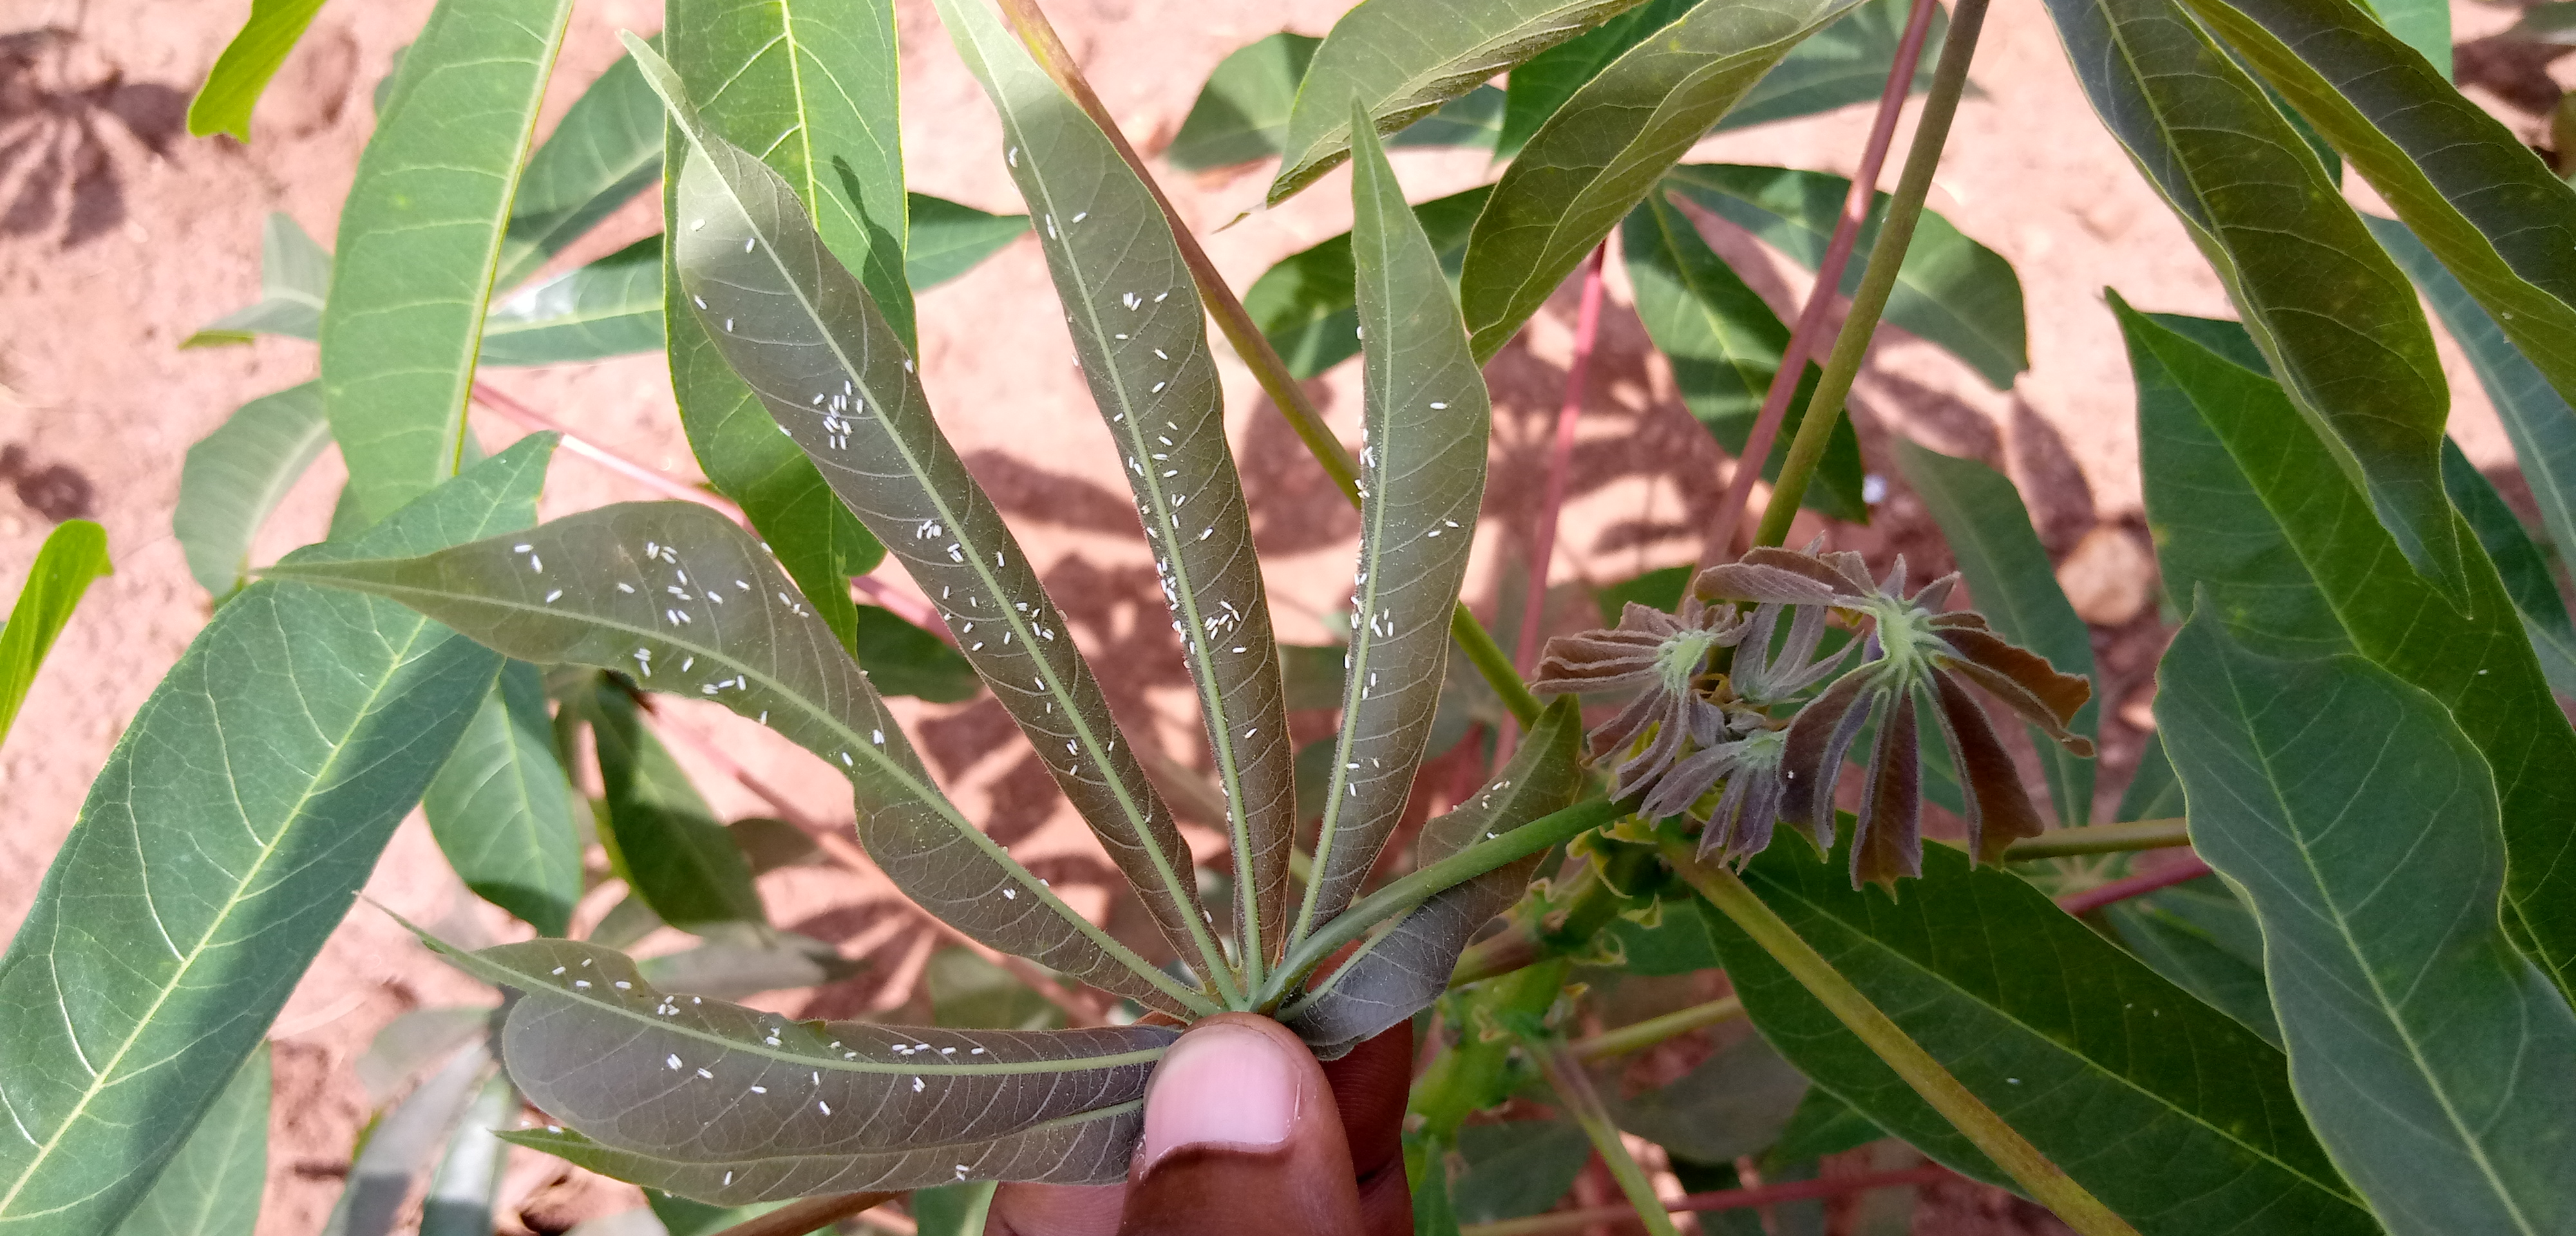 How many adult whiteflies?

203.